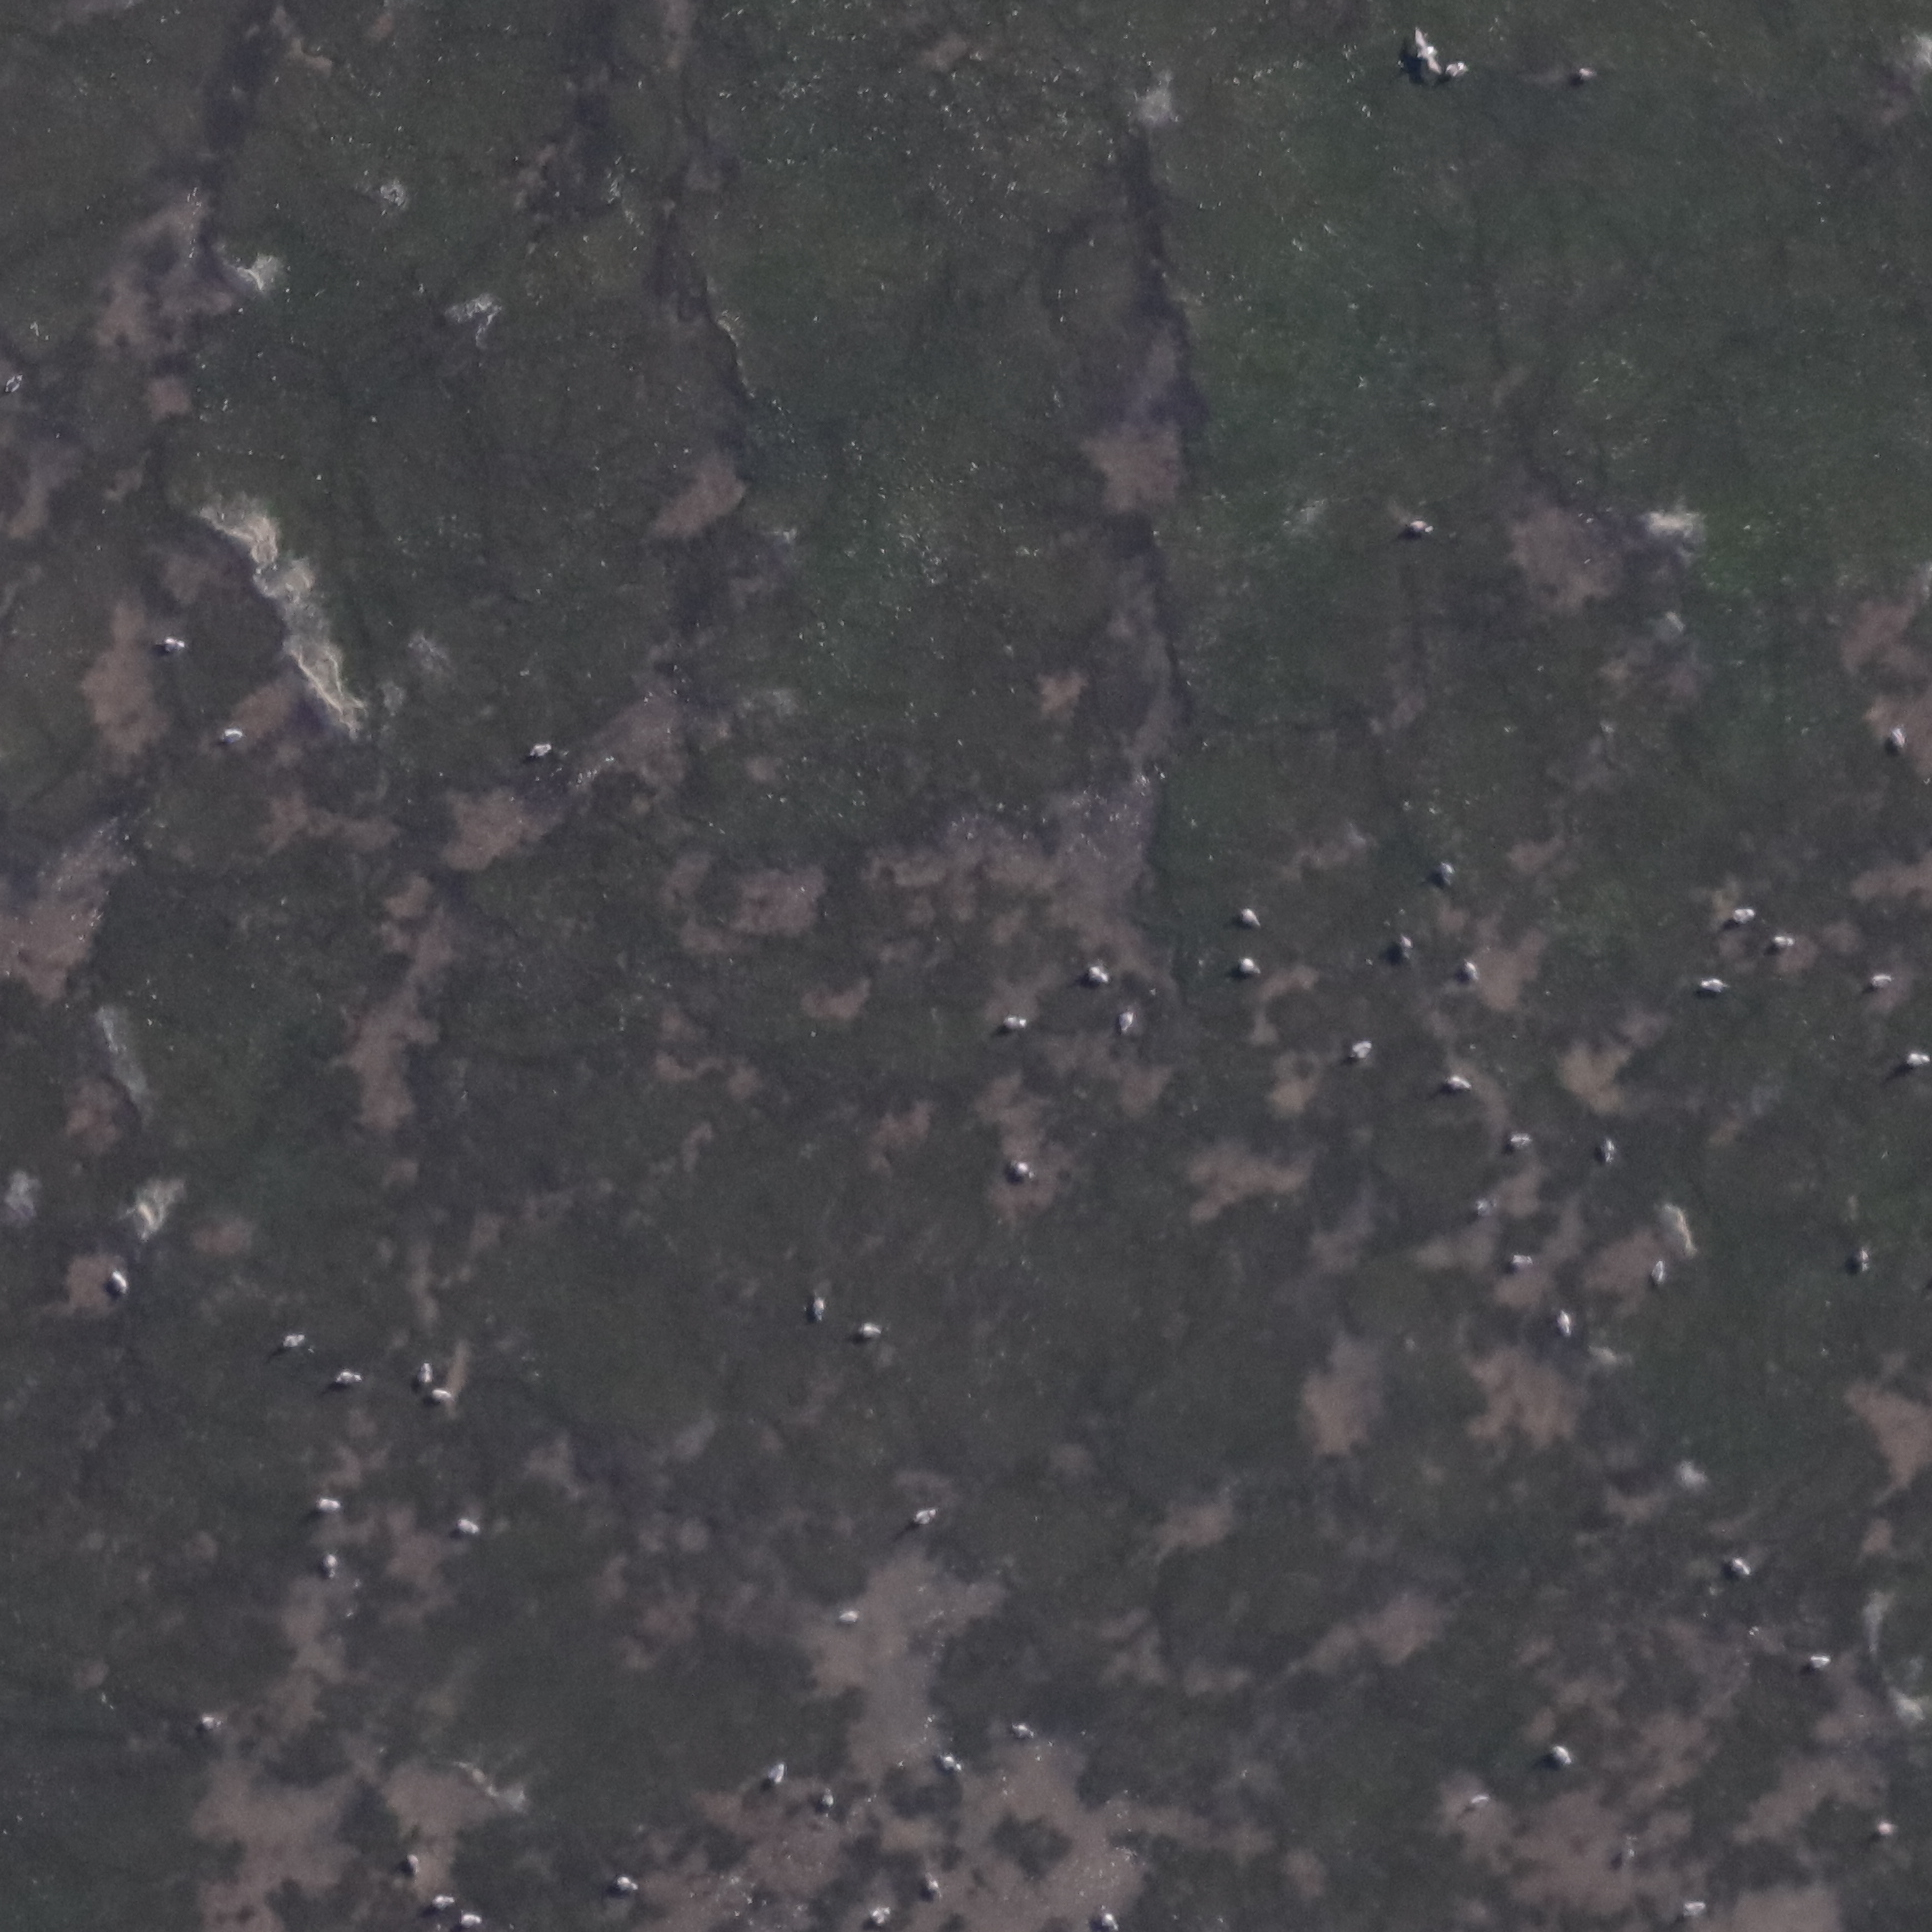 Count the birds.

63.